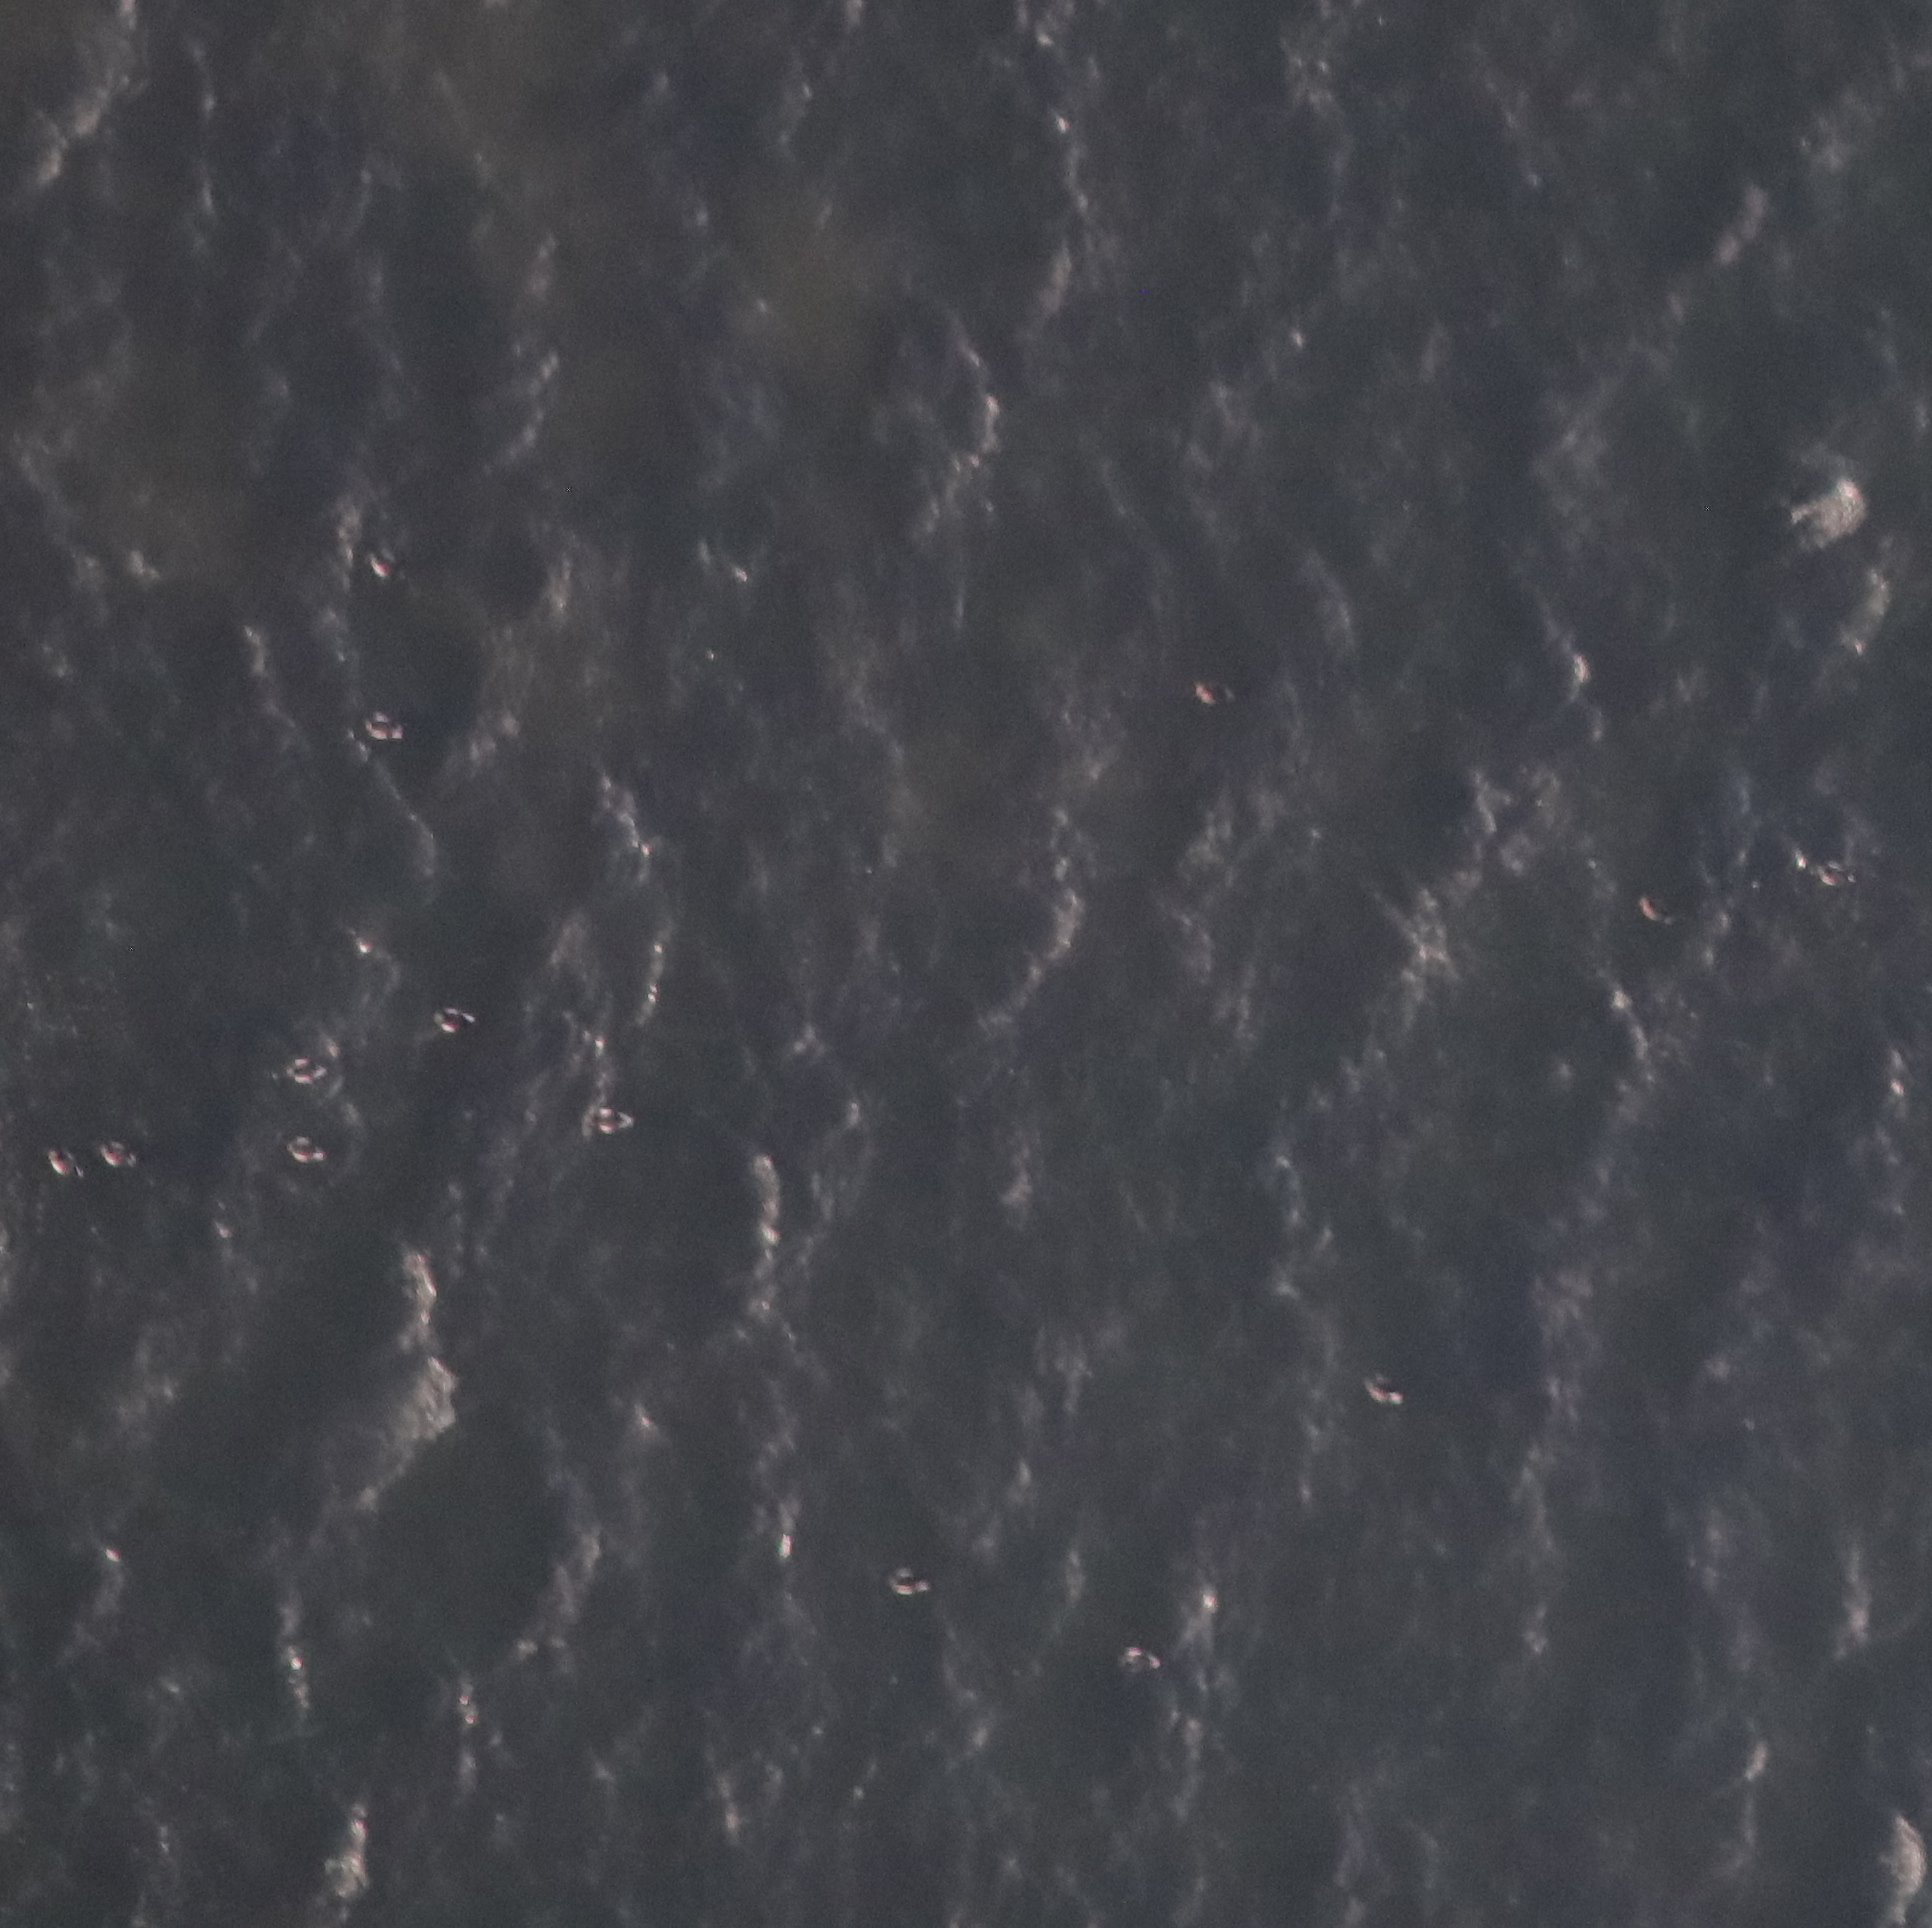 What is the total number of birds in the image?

14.